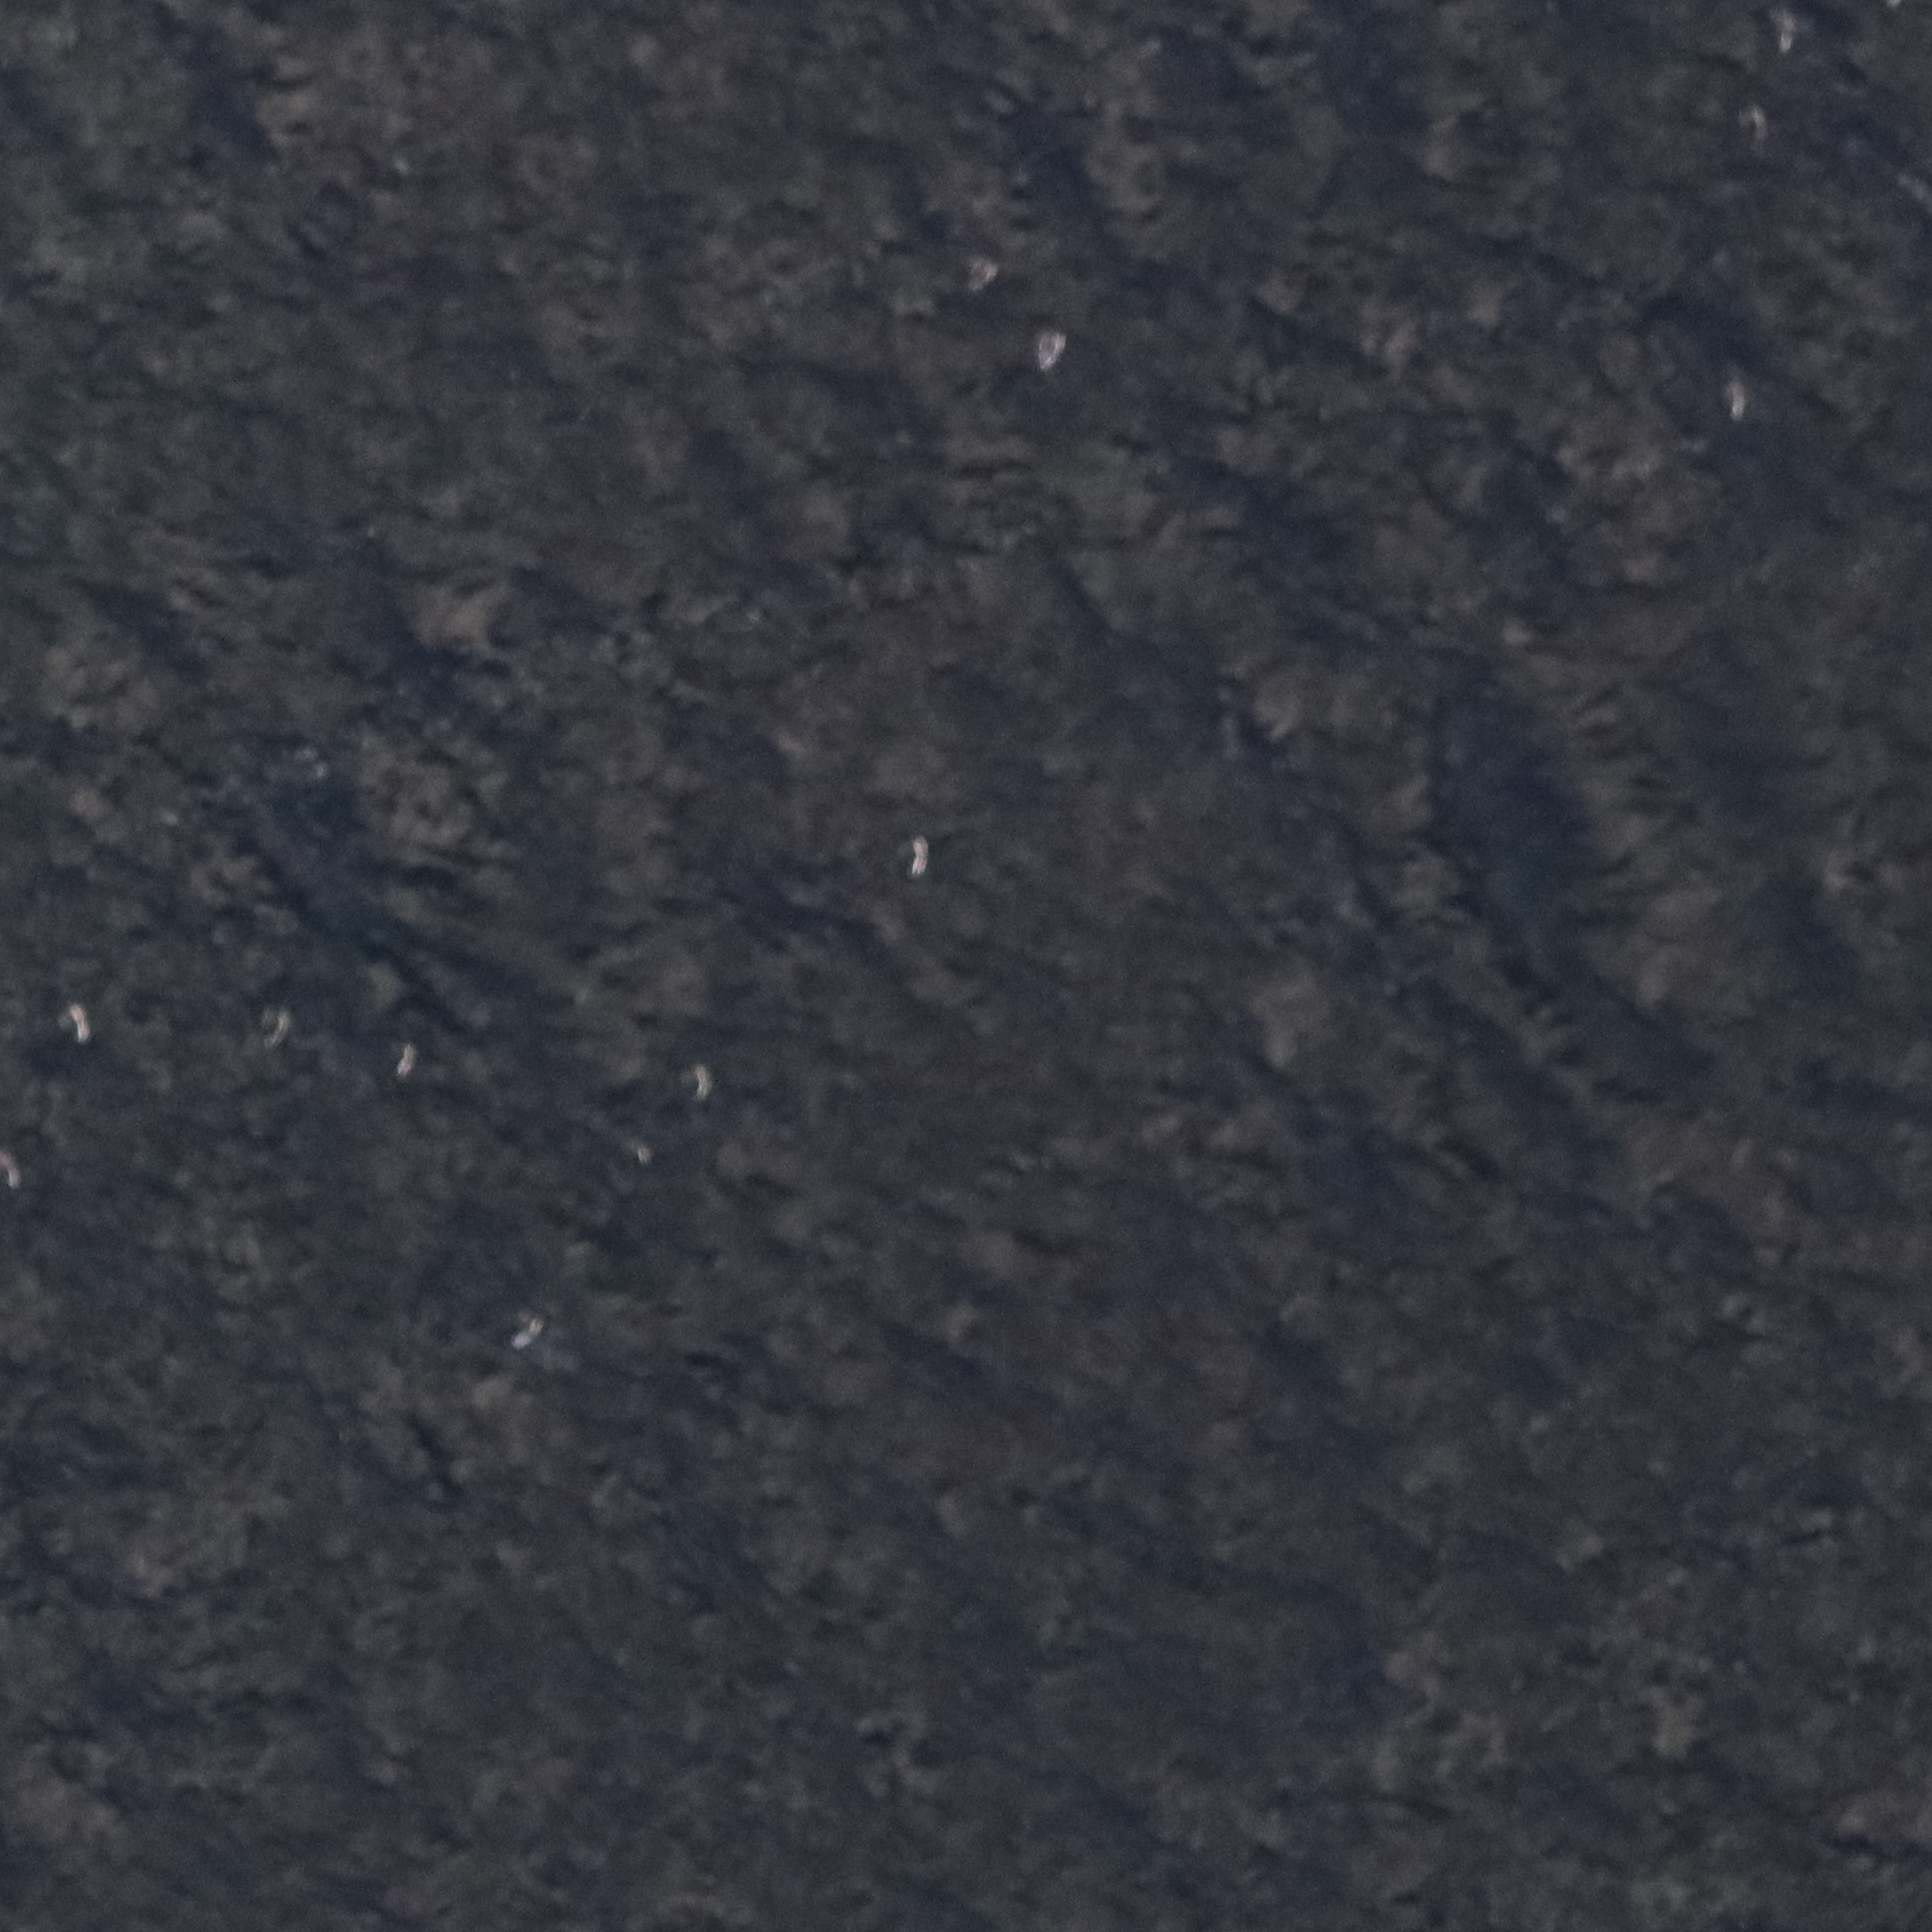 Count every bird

13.